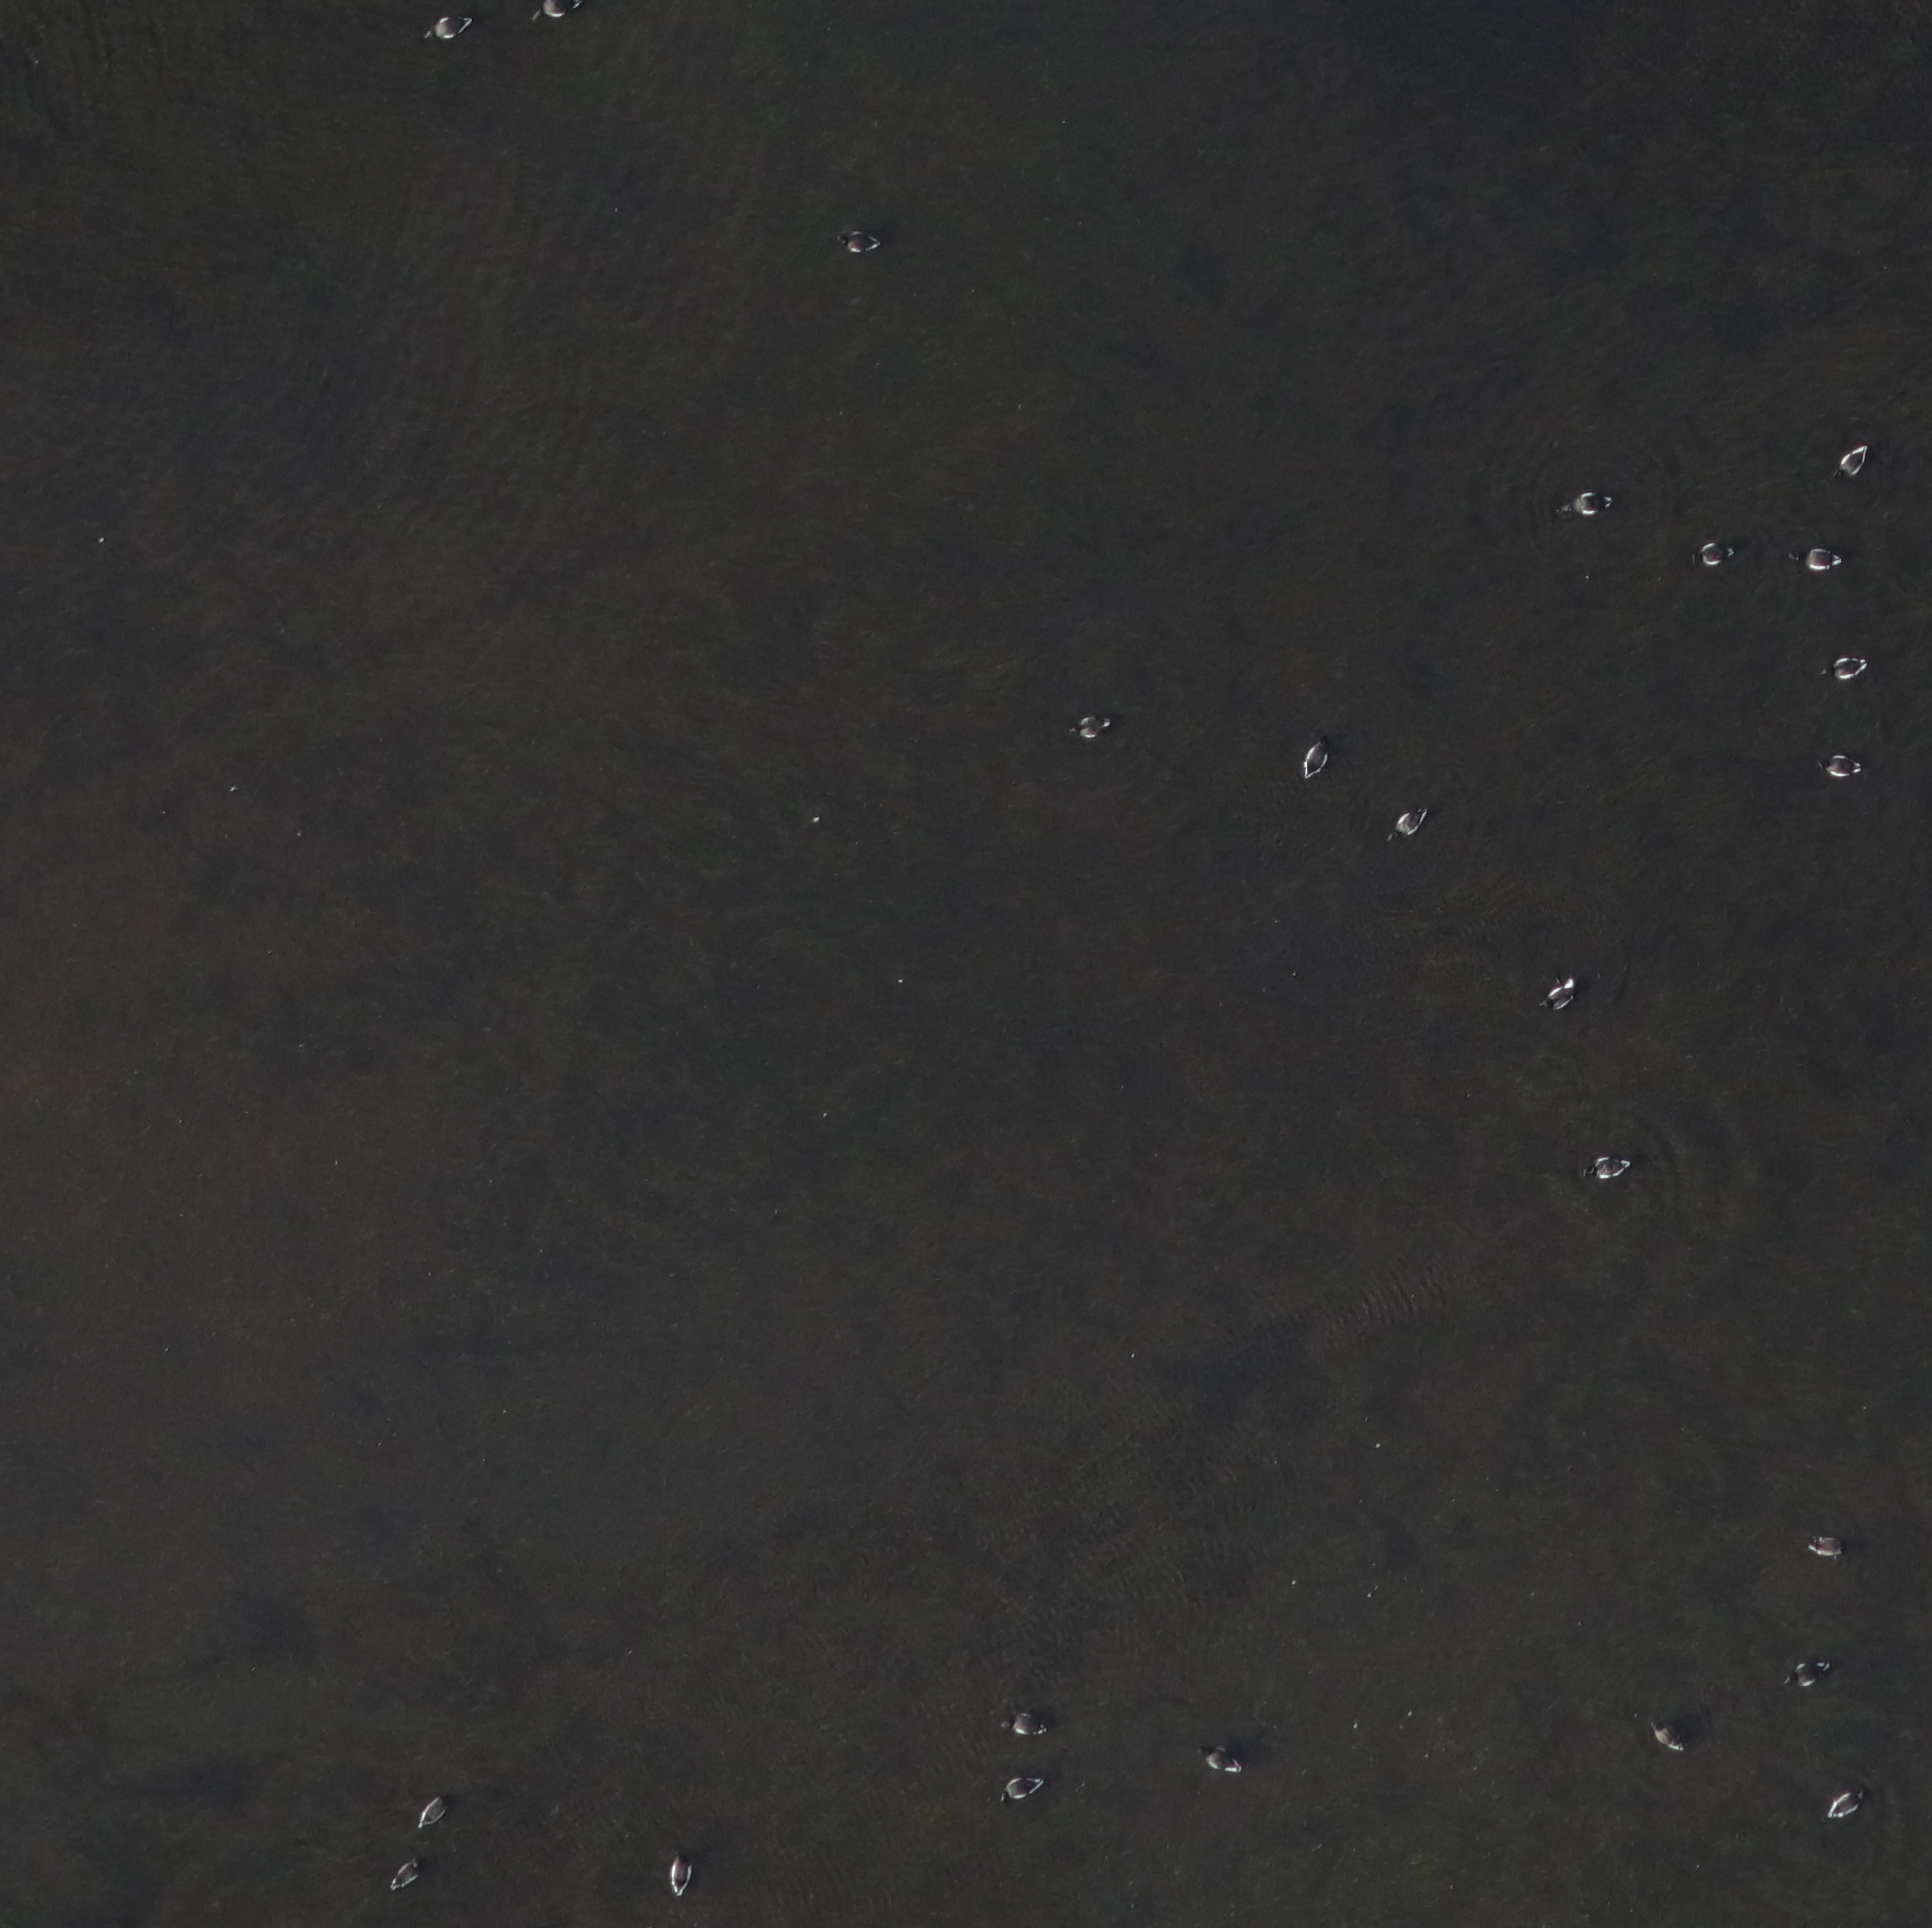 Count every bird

24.